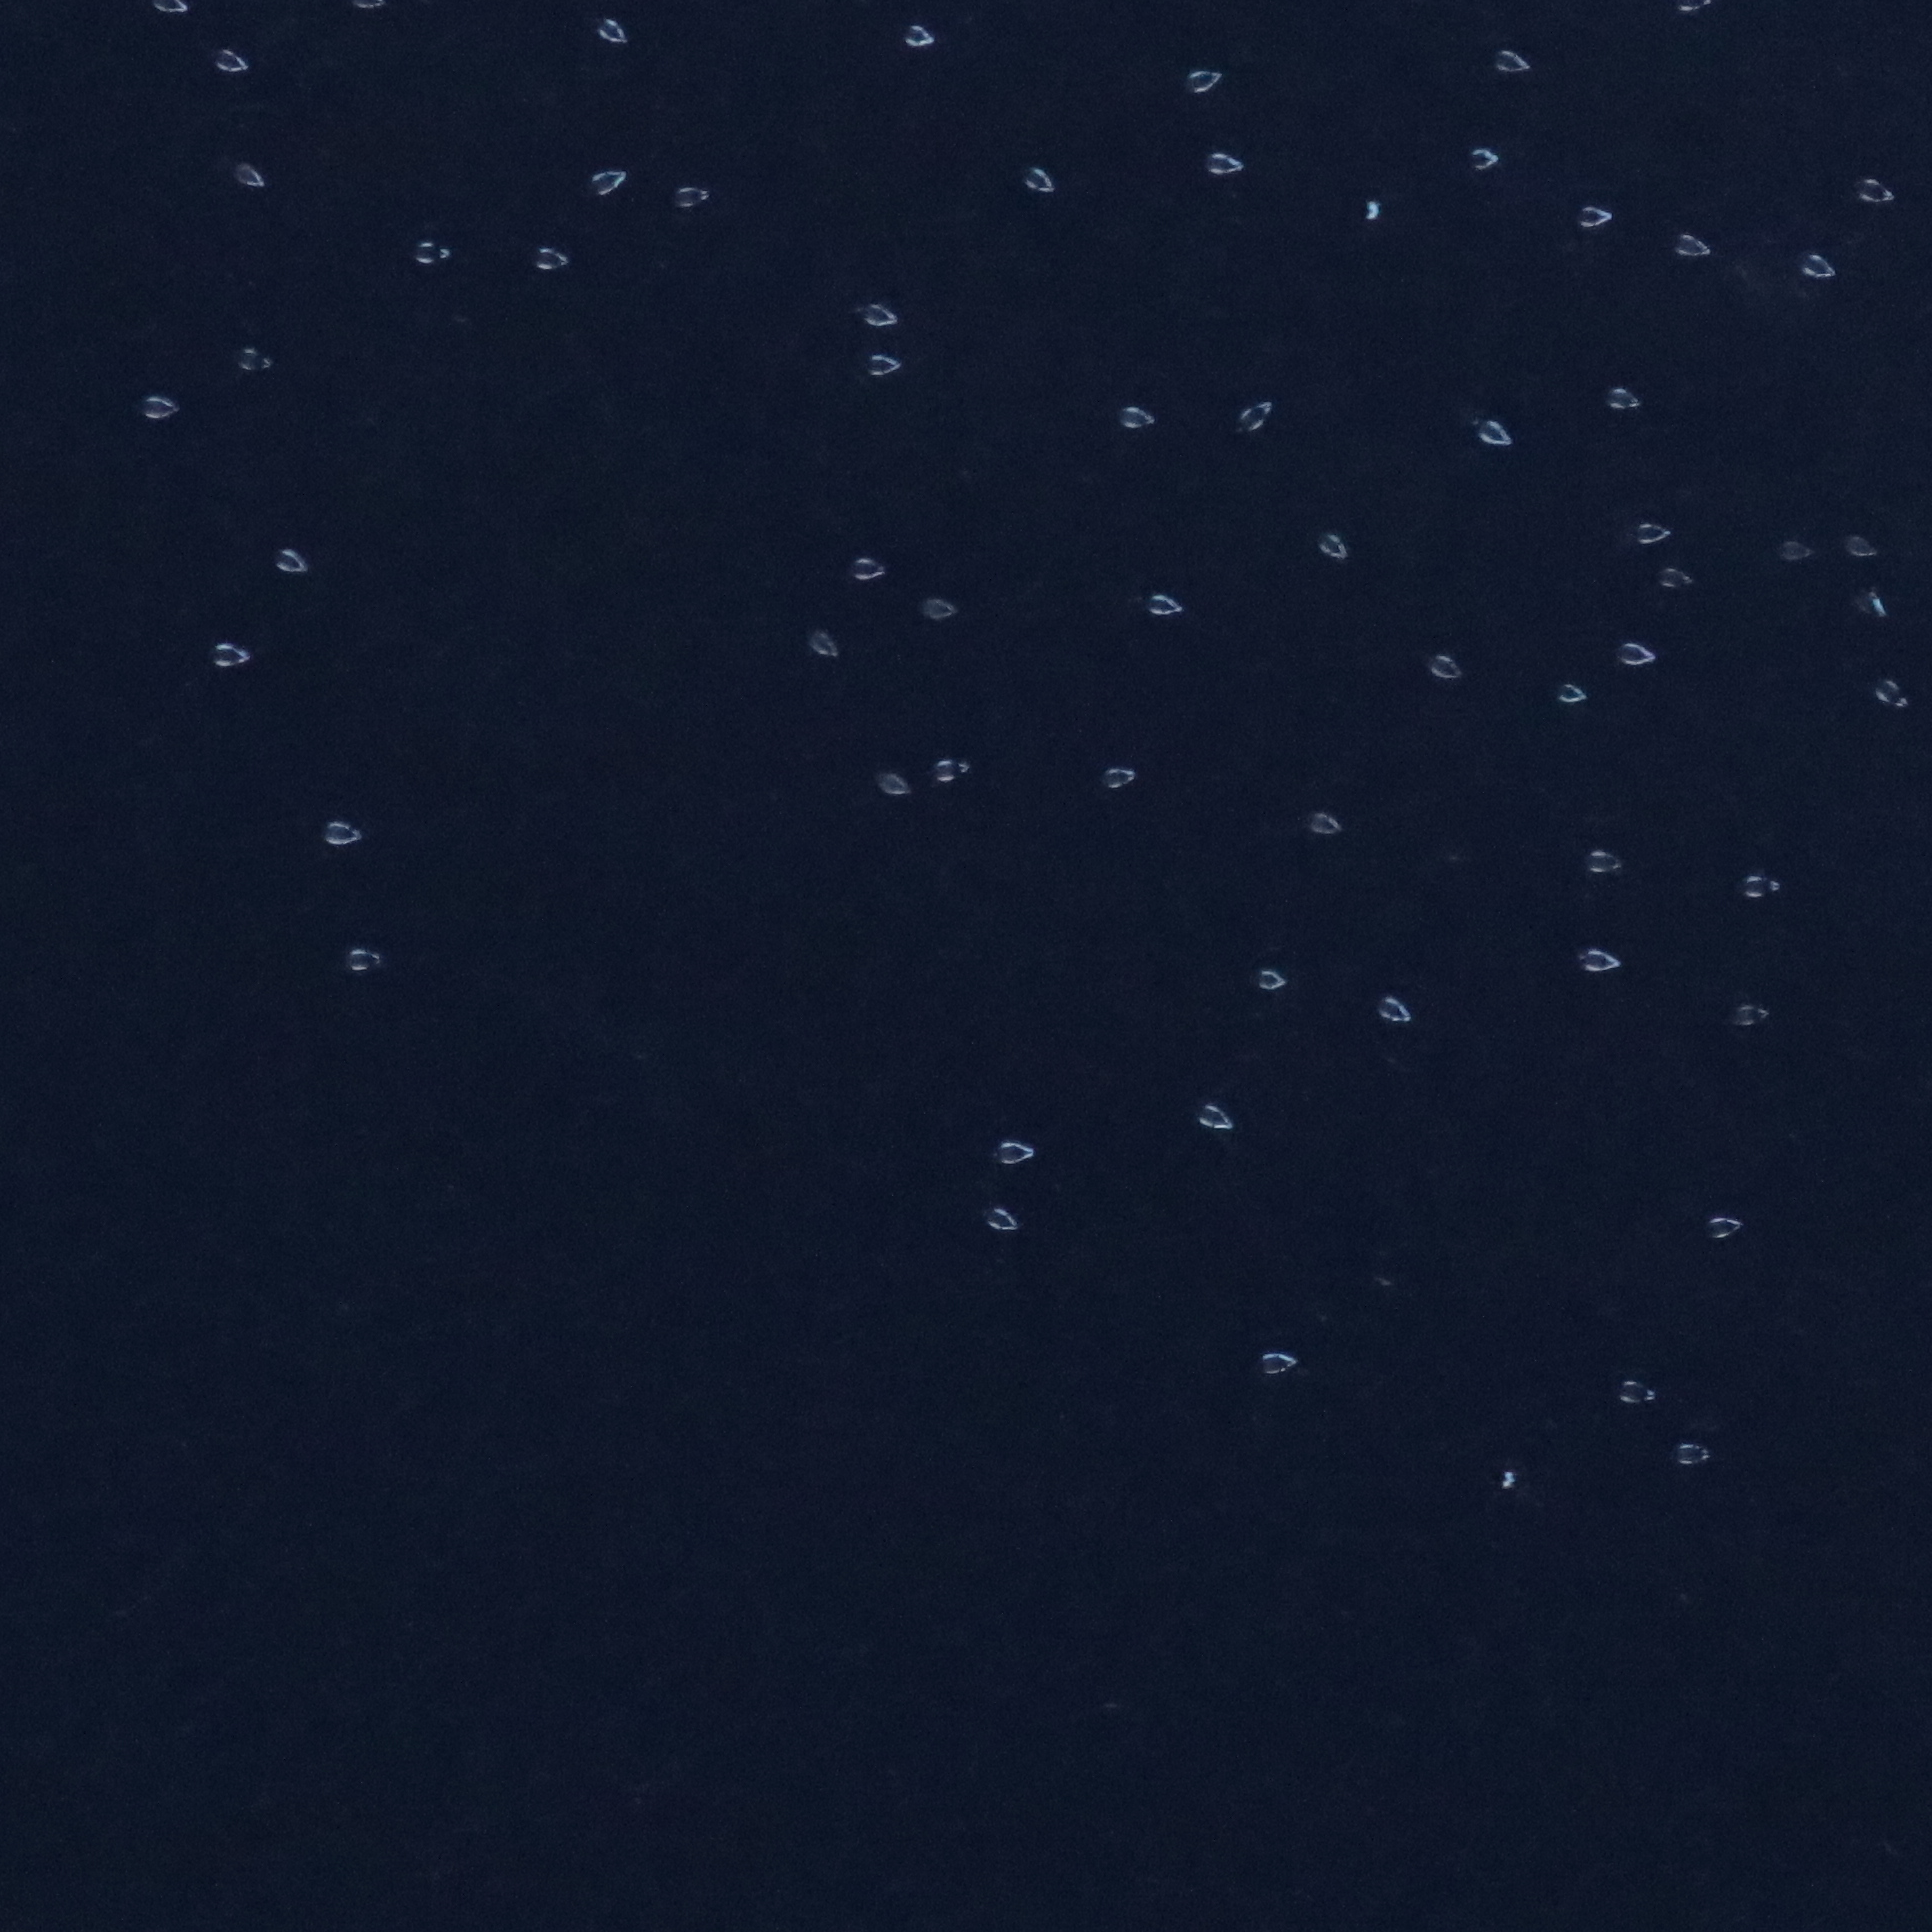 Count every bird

63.